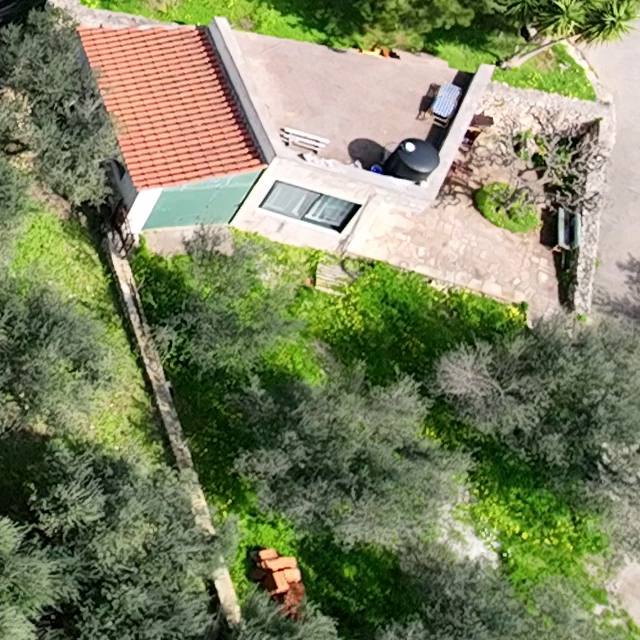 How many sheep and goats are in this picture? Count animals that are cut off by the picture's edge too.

0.